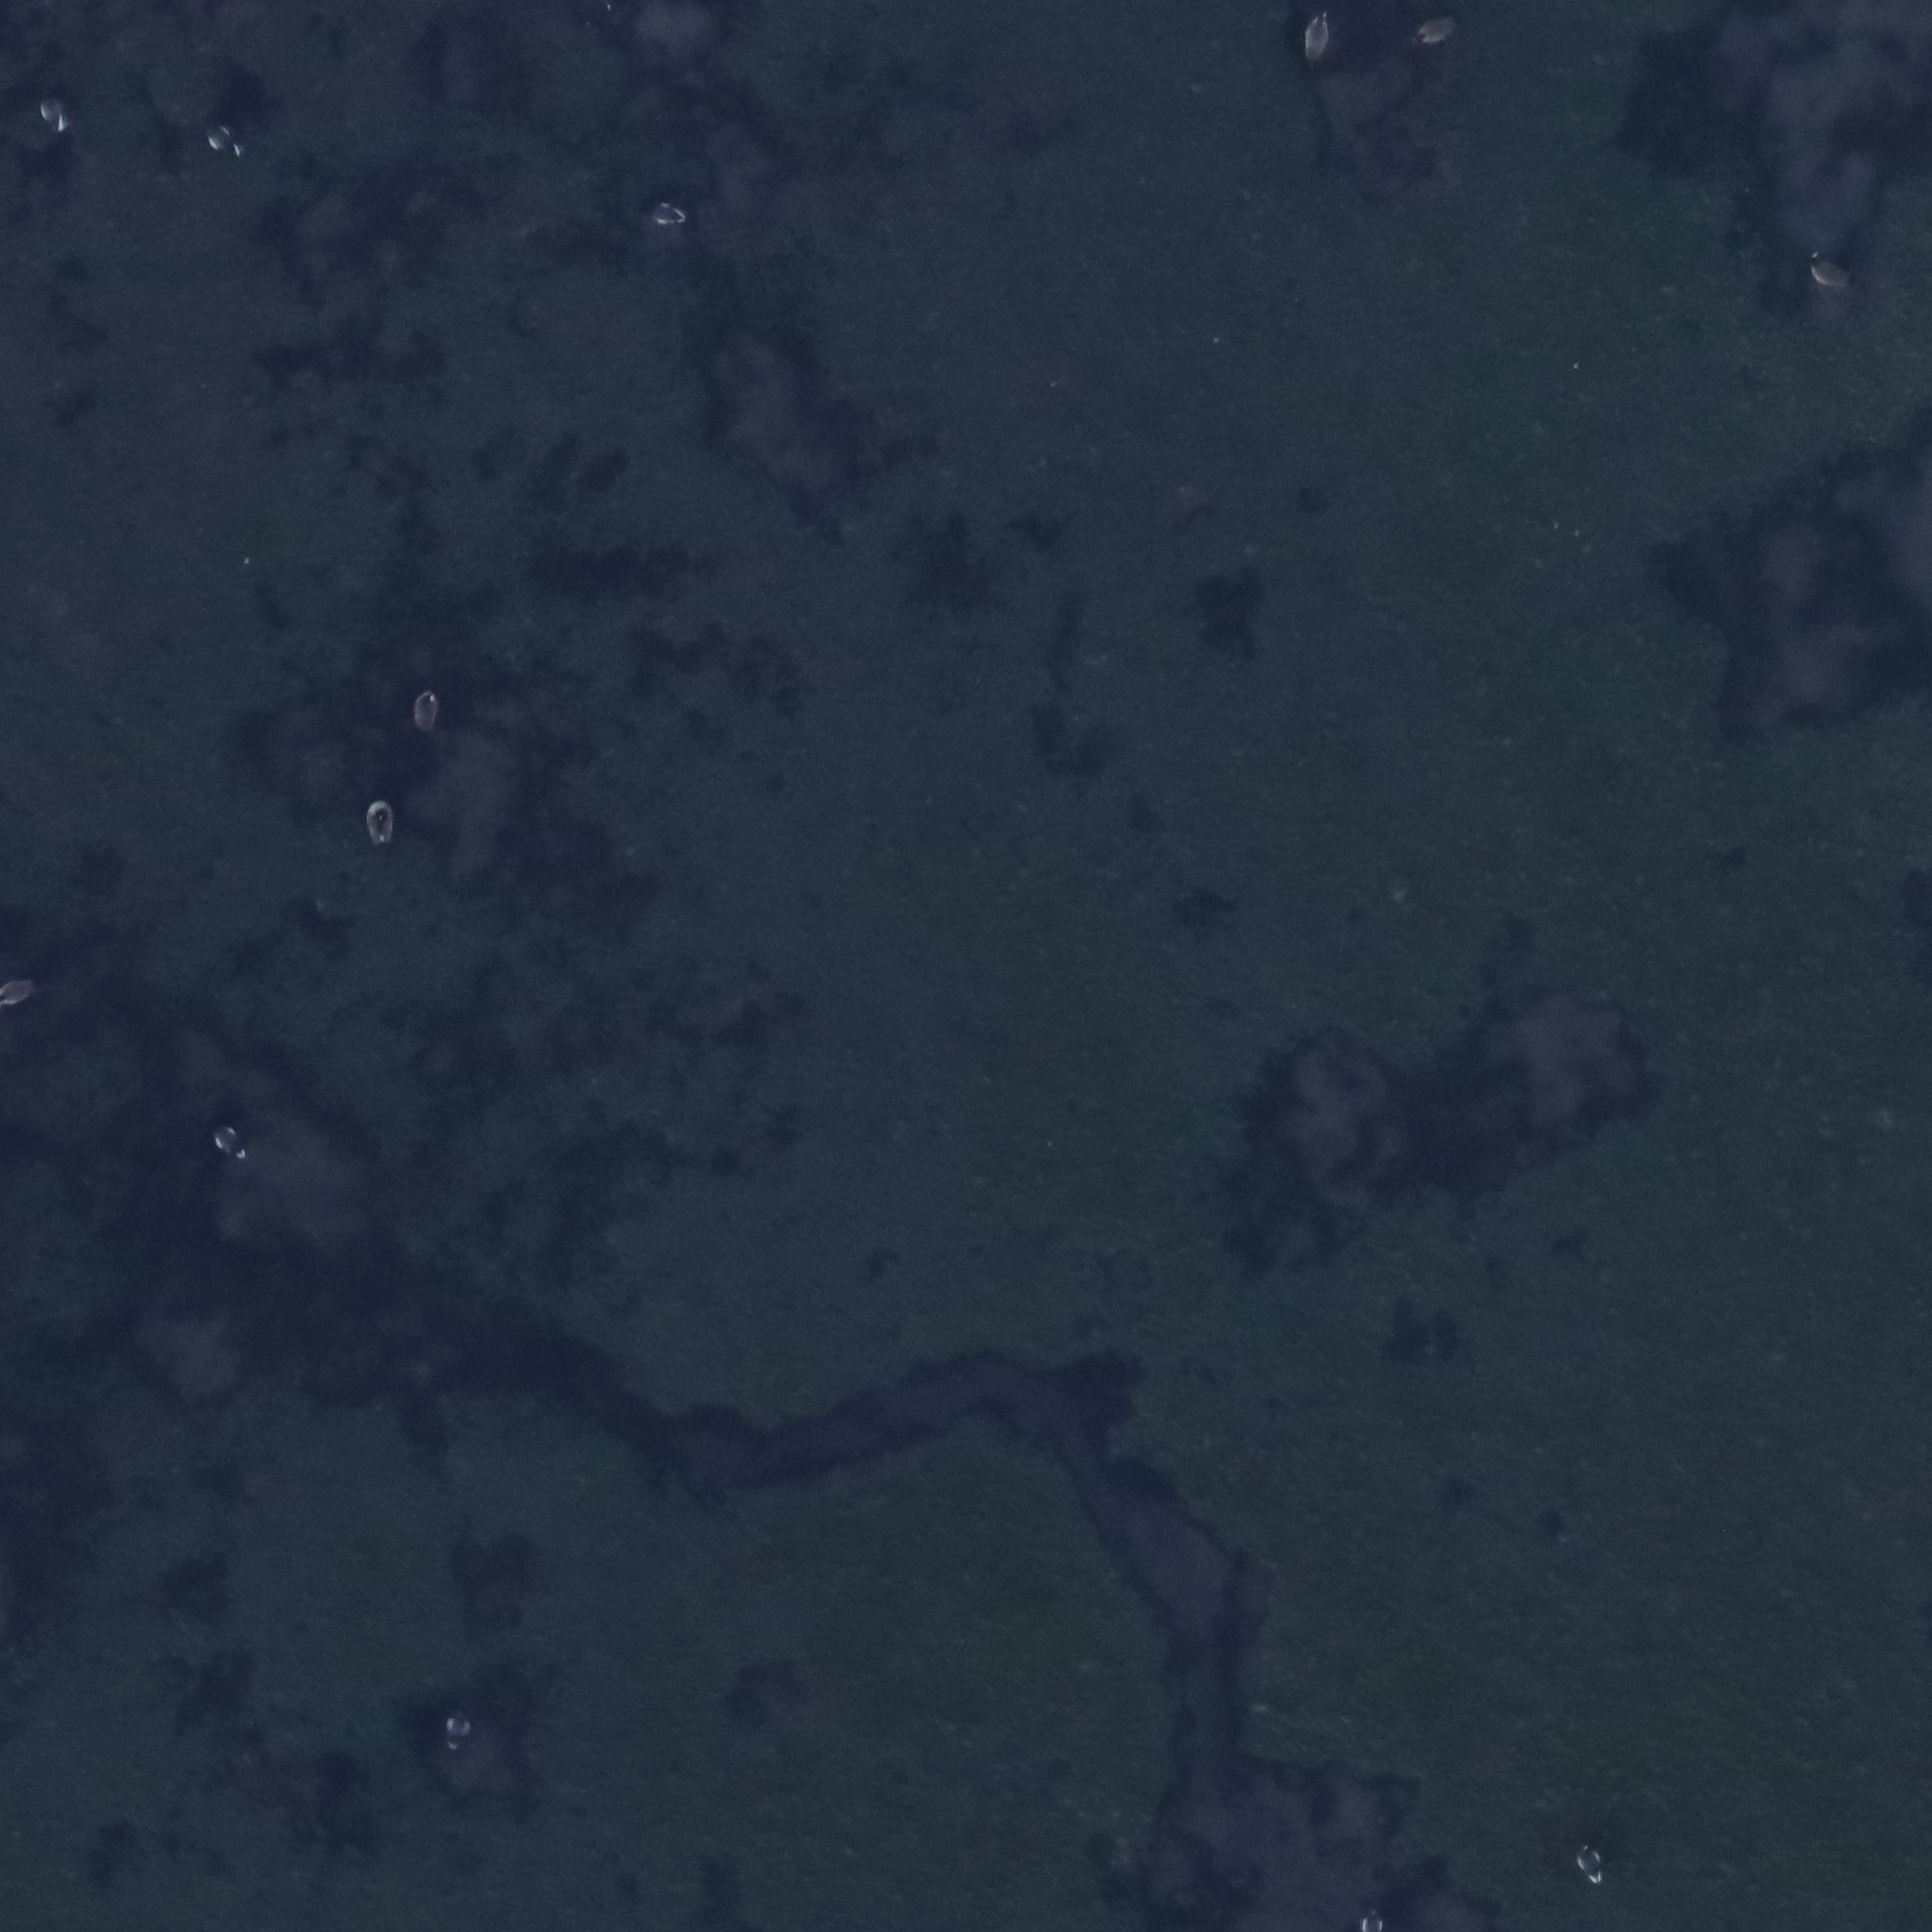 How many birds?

13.